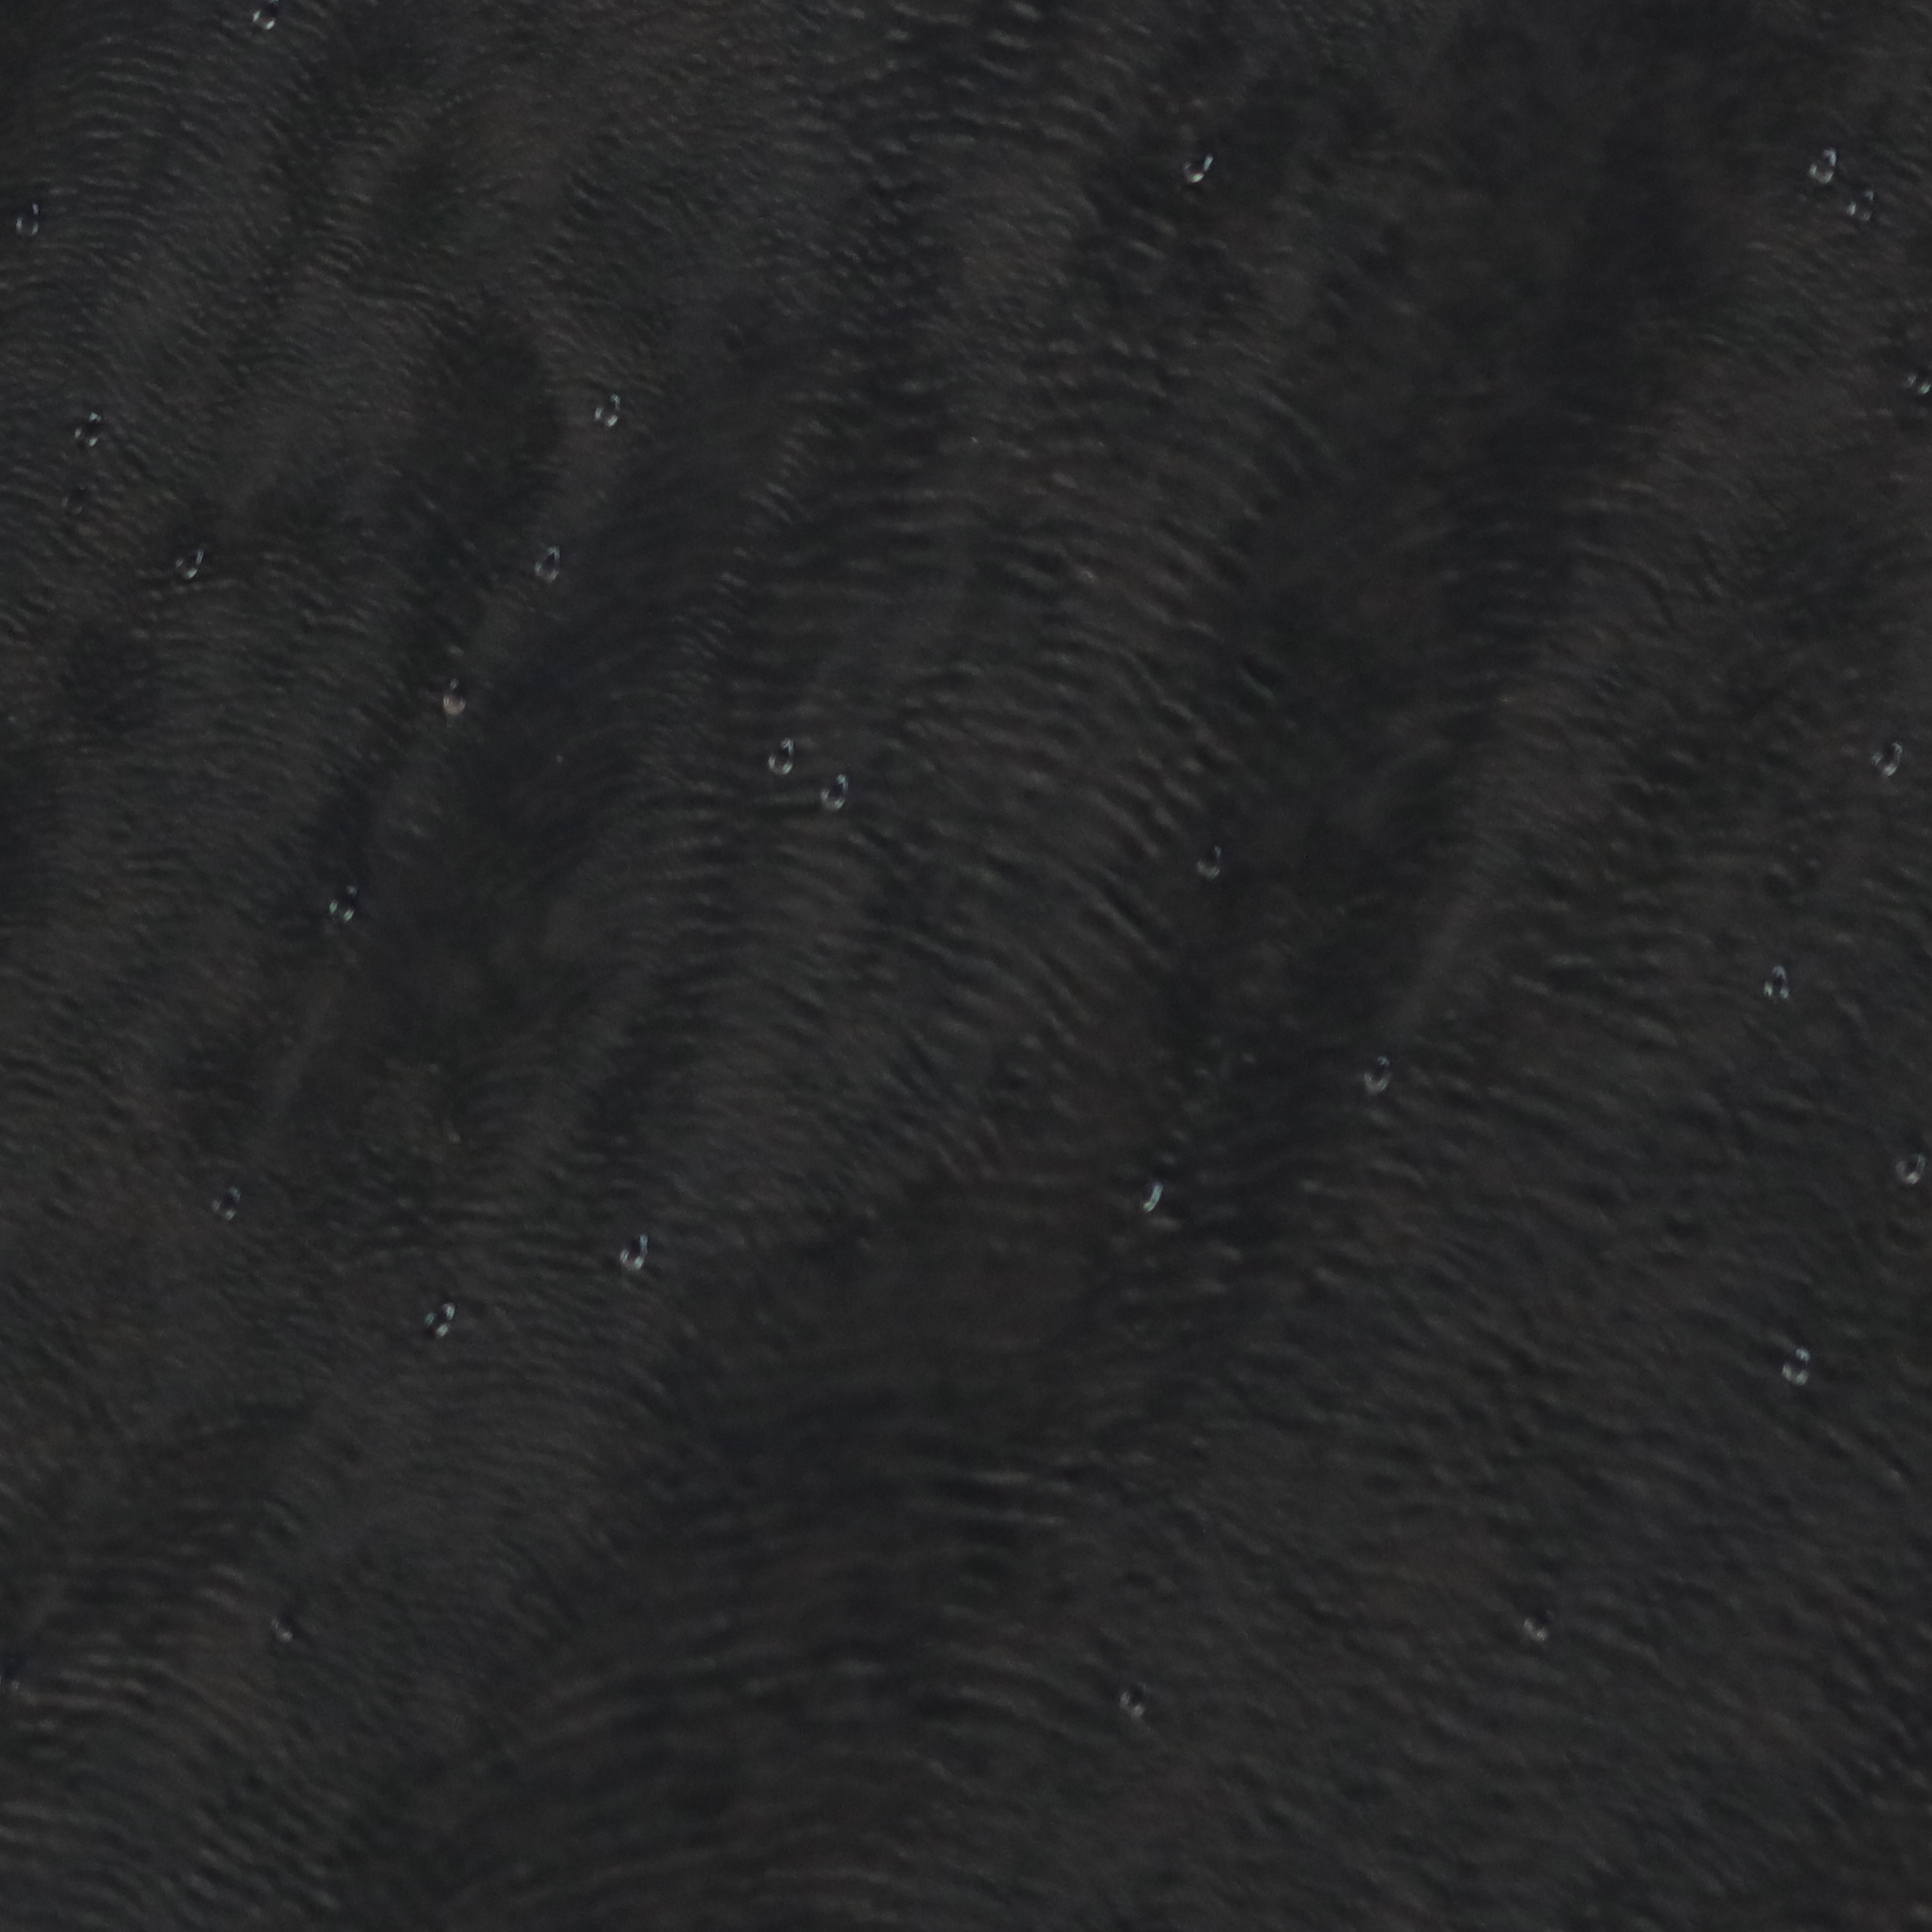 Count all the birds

28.